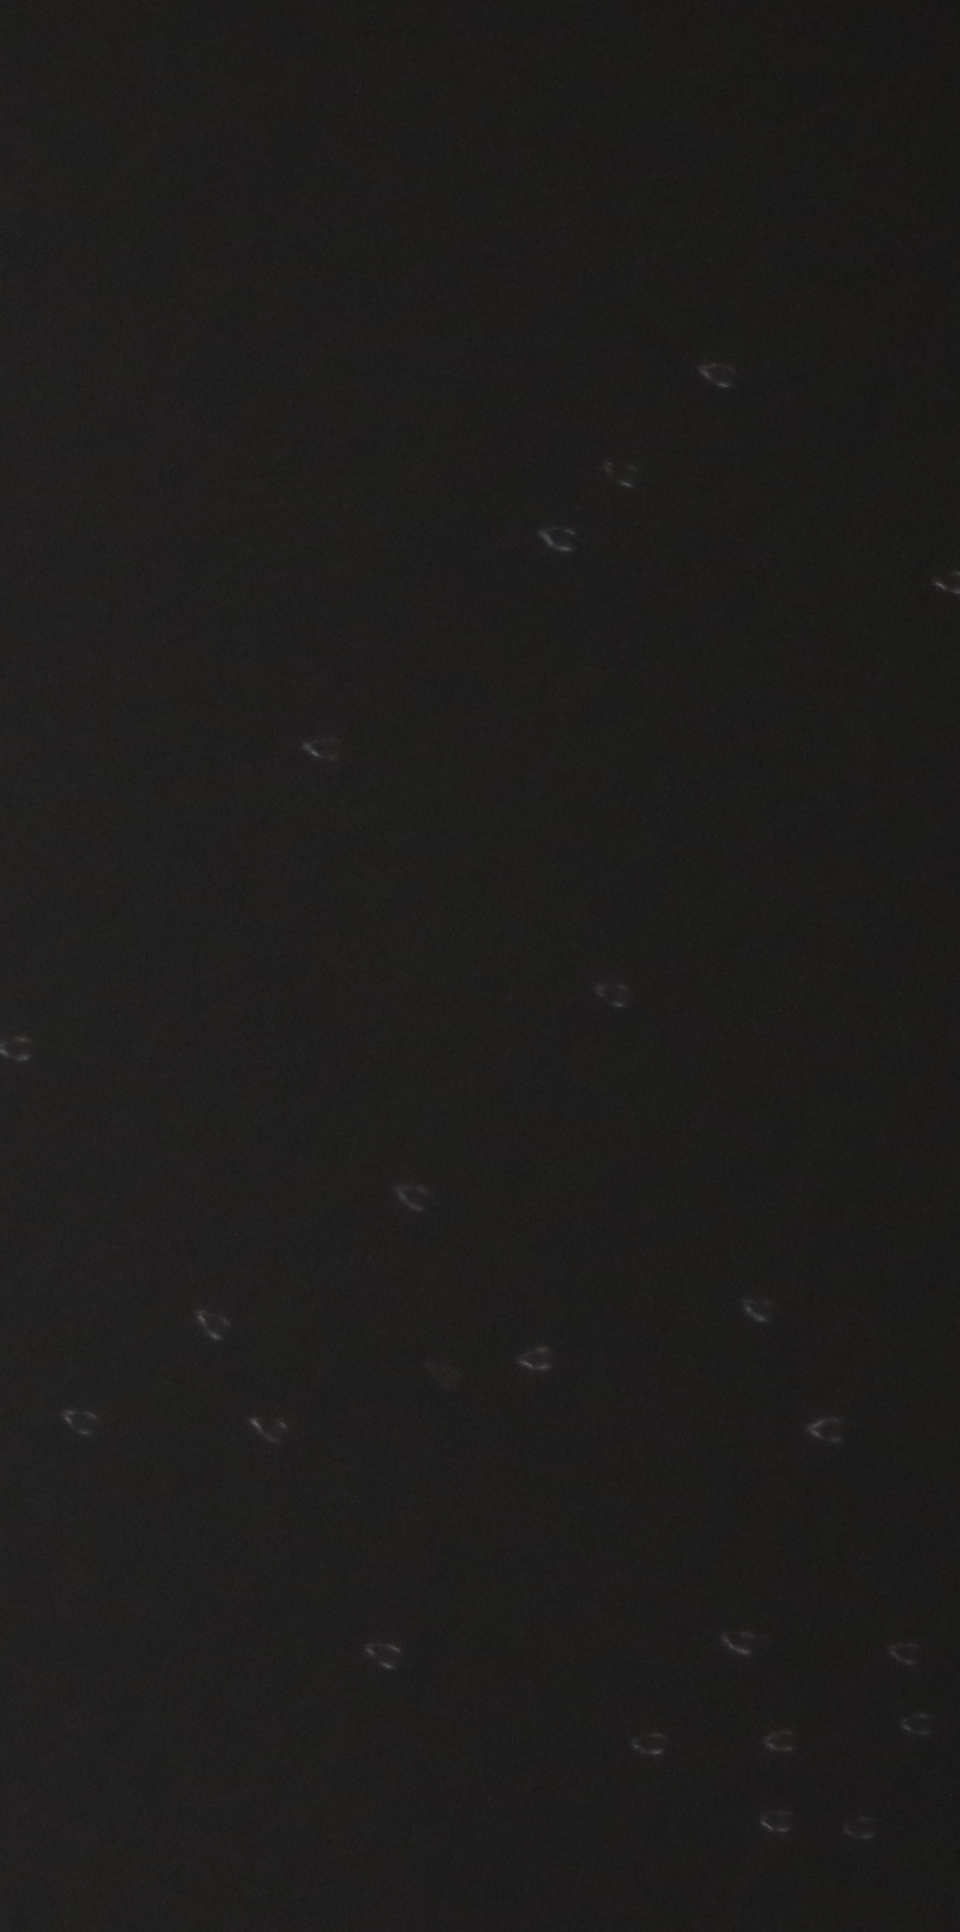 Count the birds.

22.